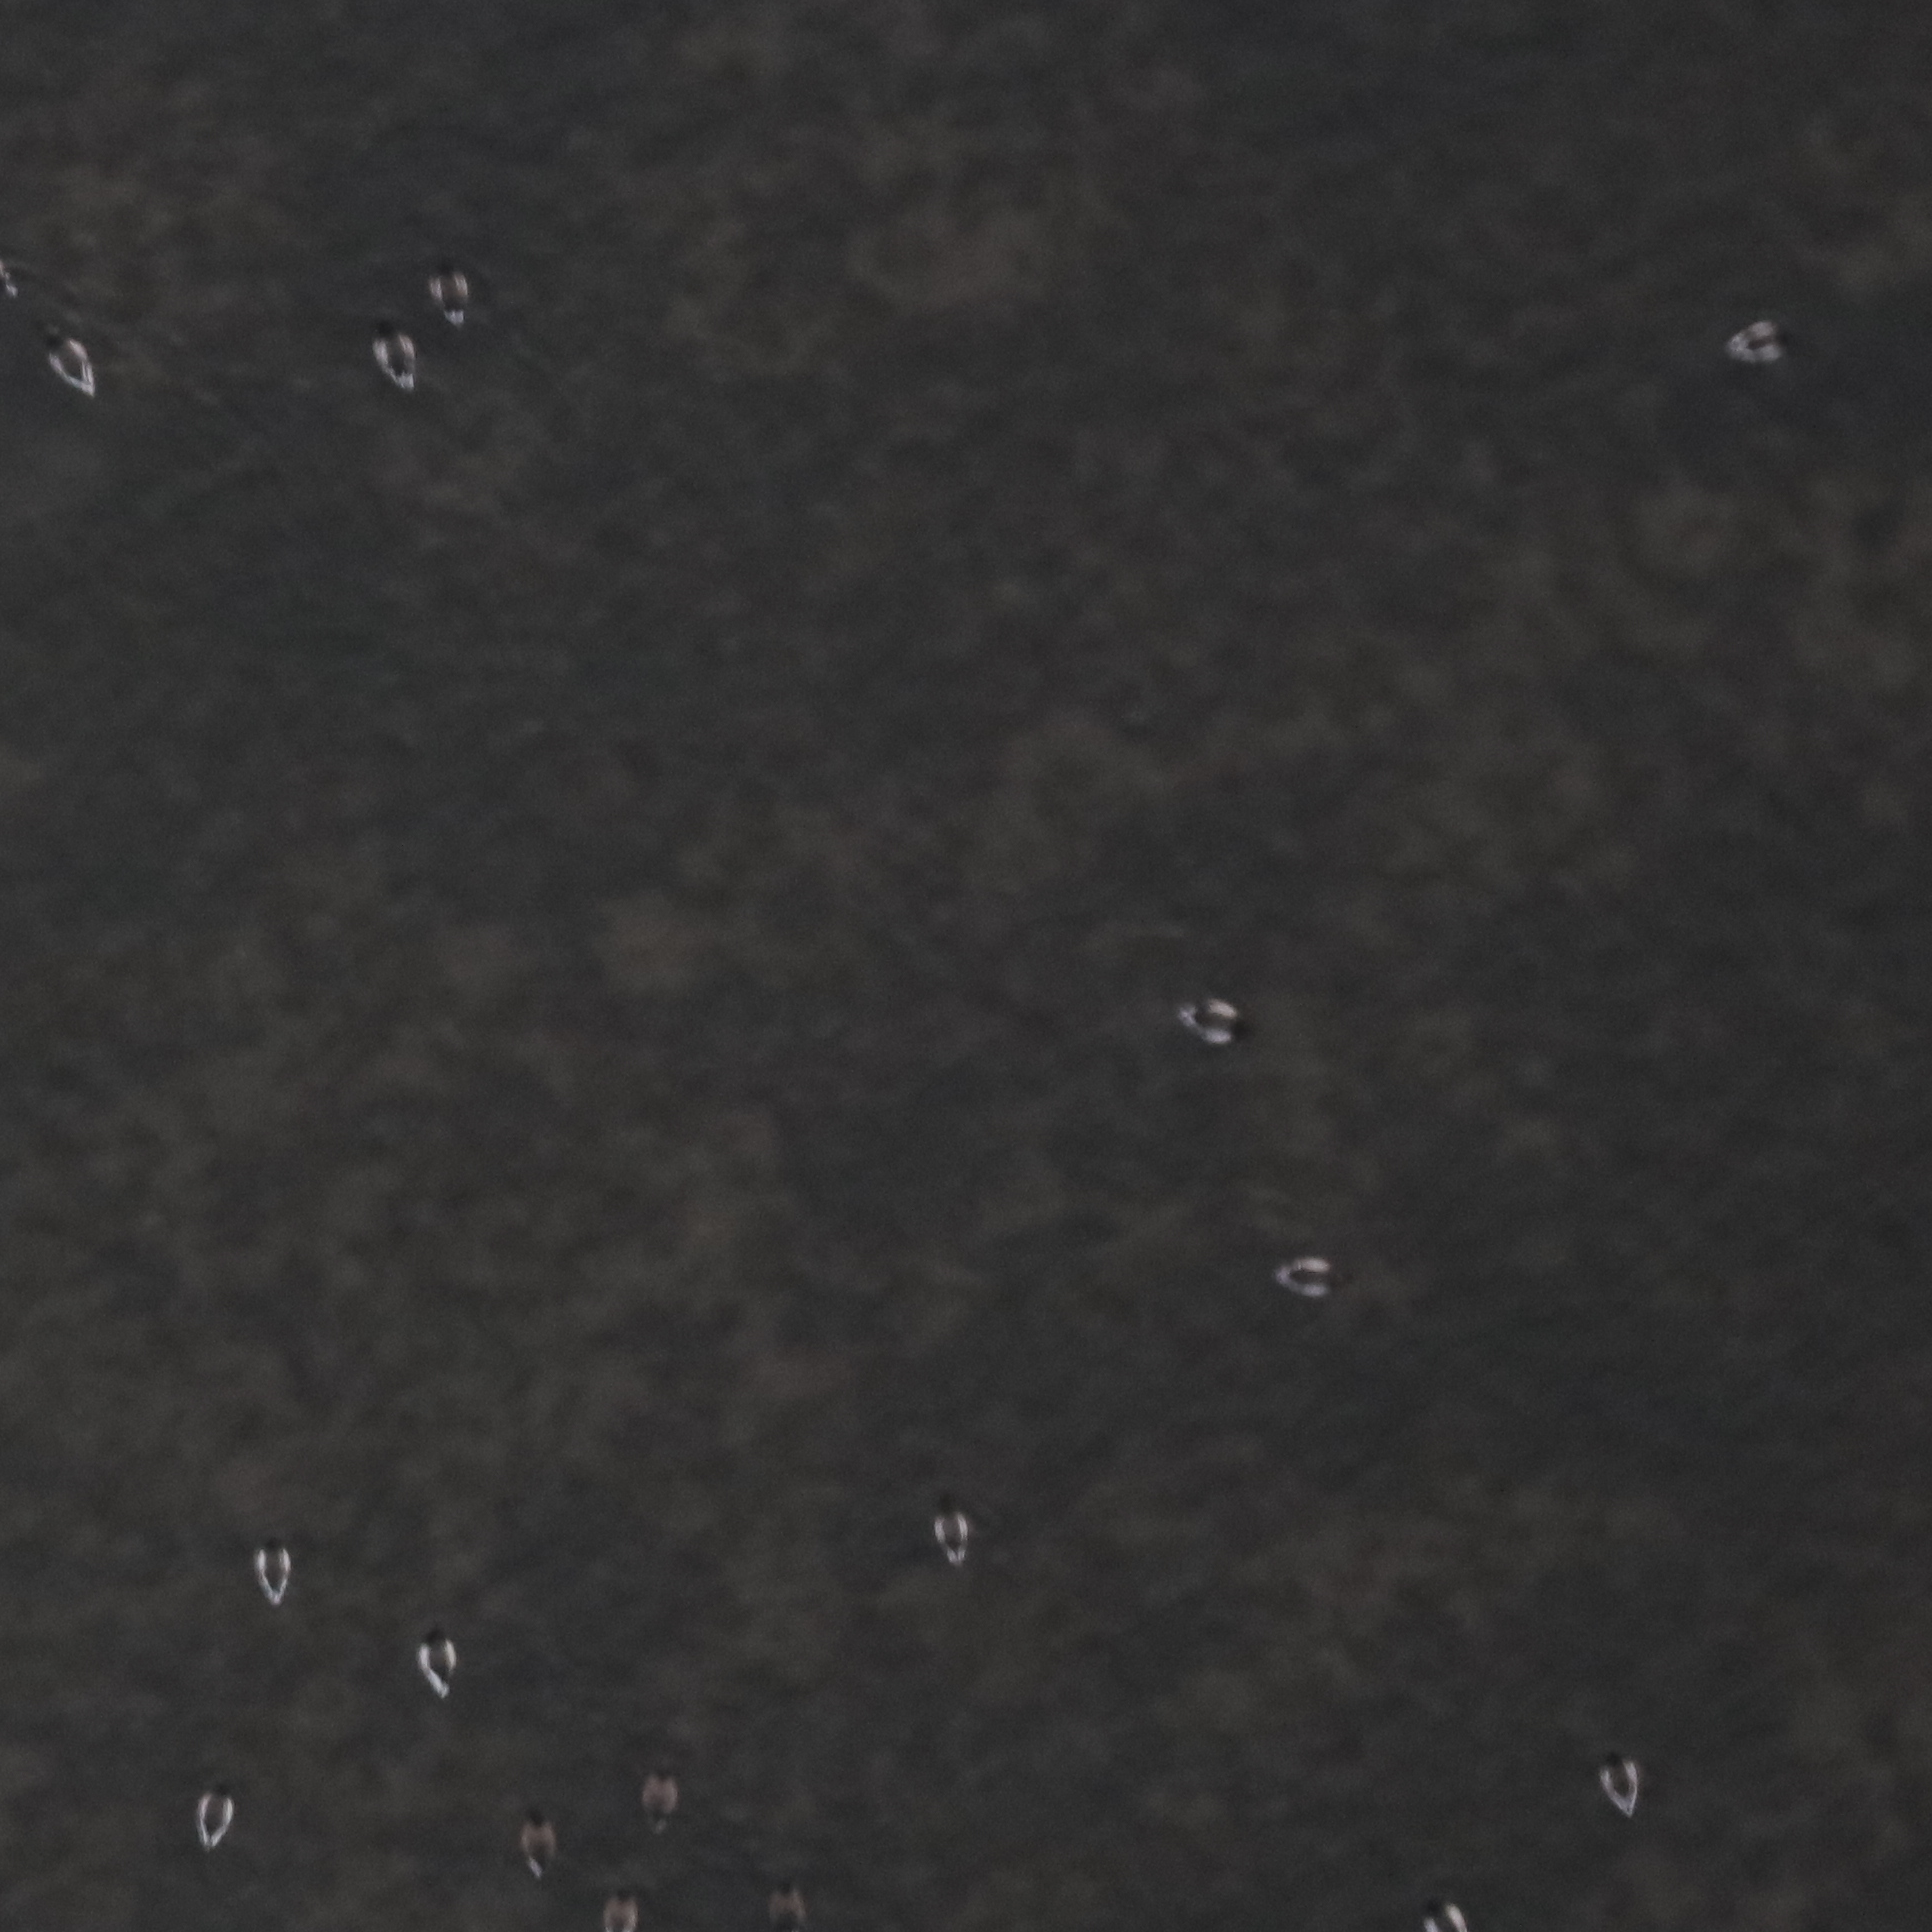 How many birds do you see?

16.